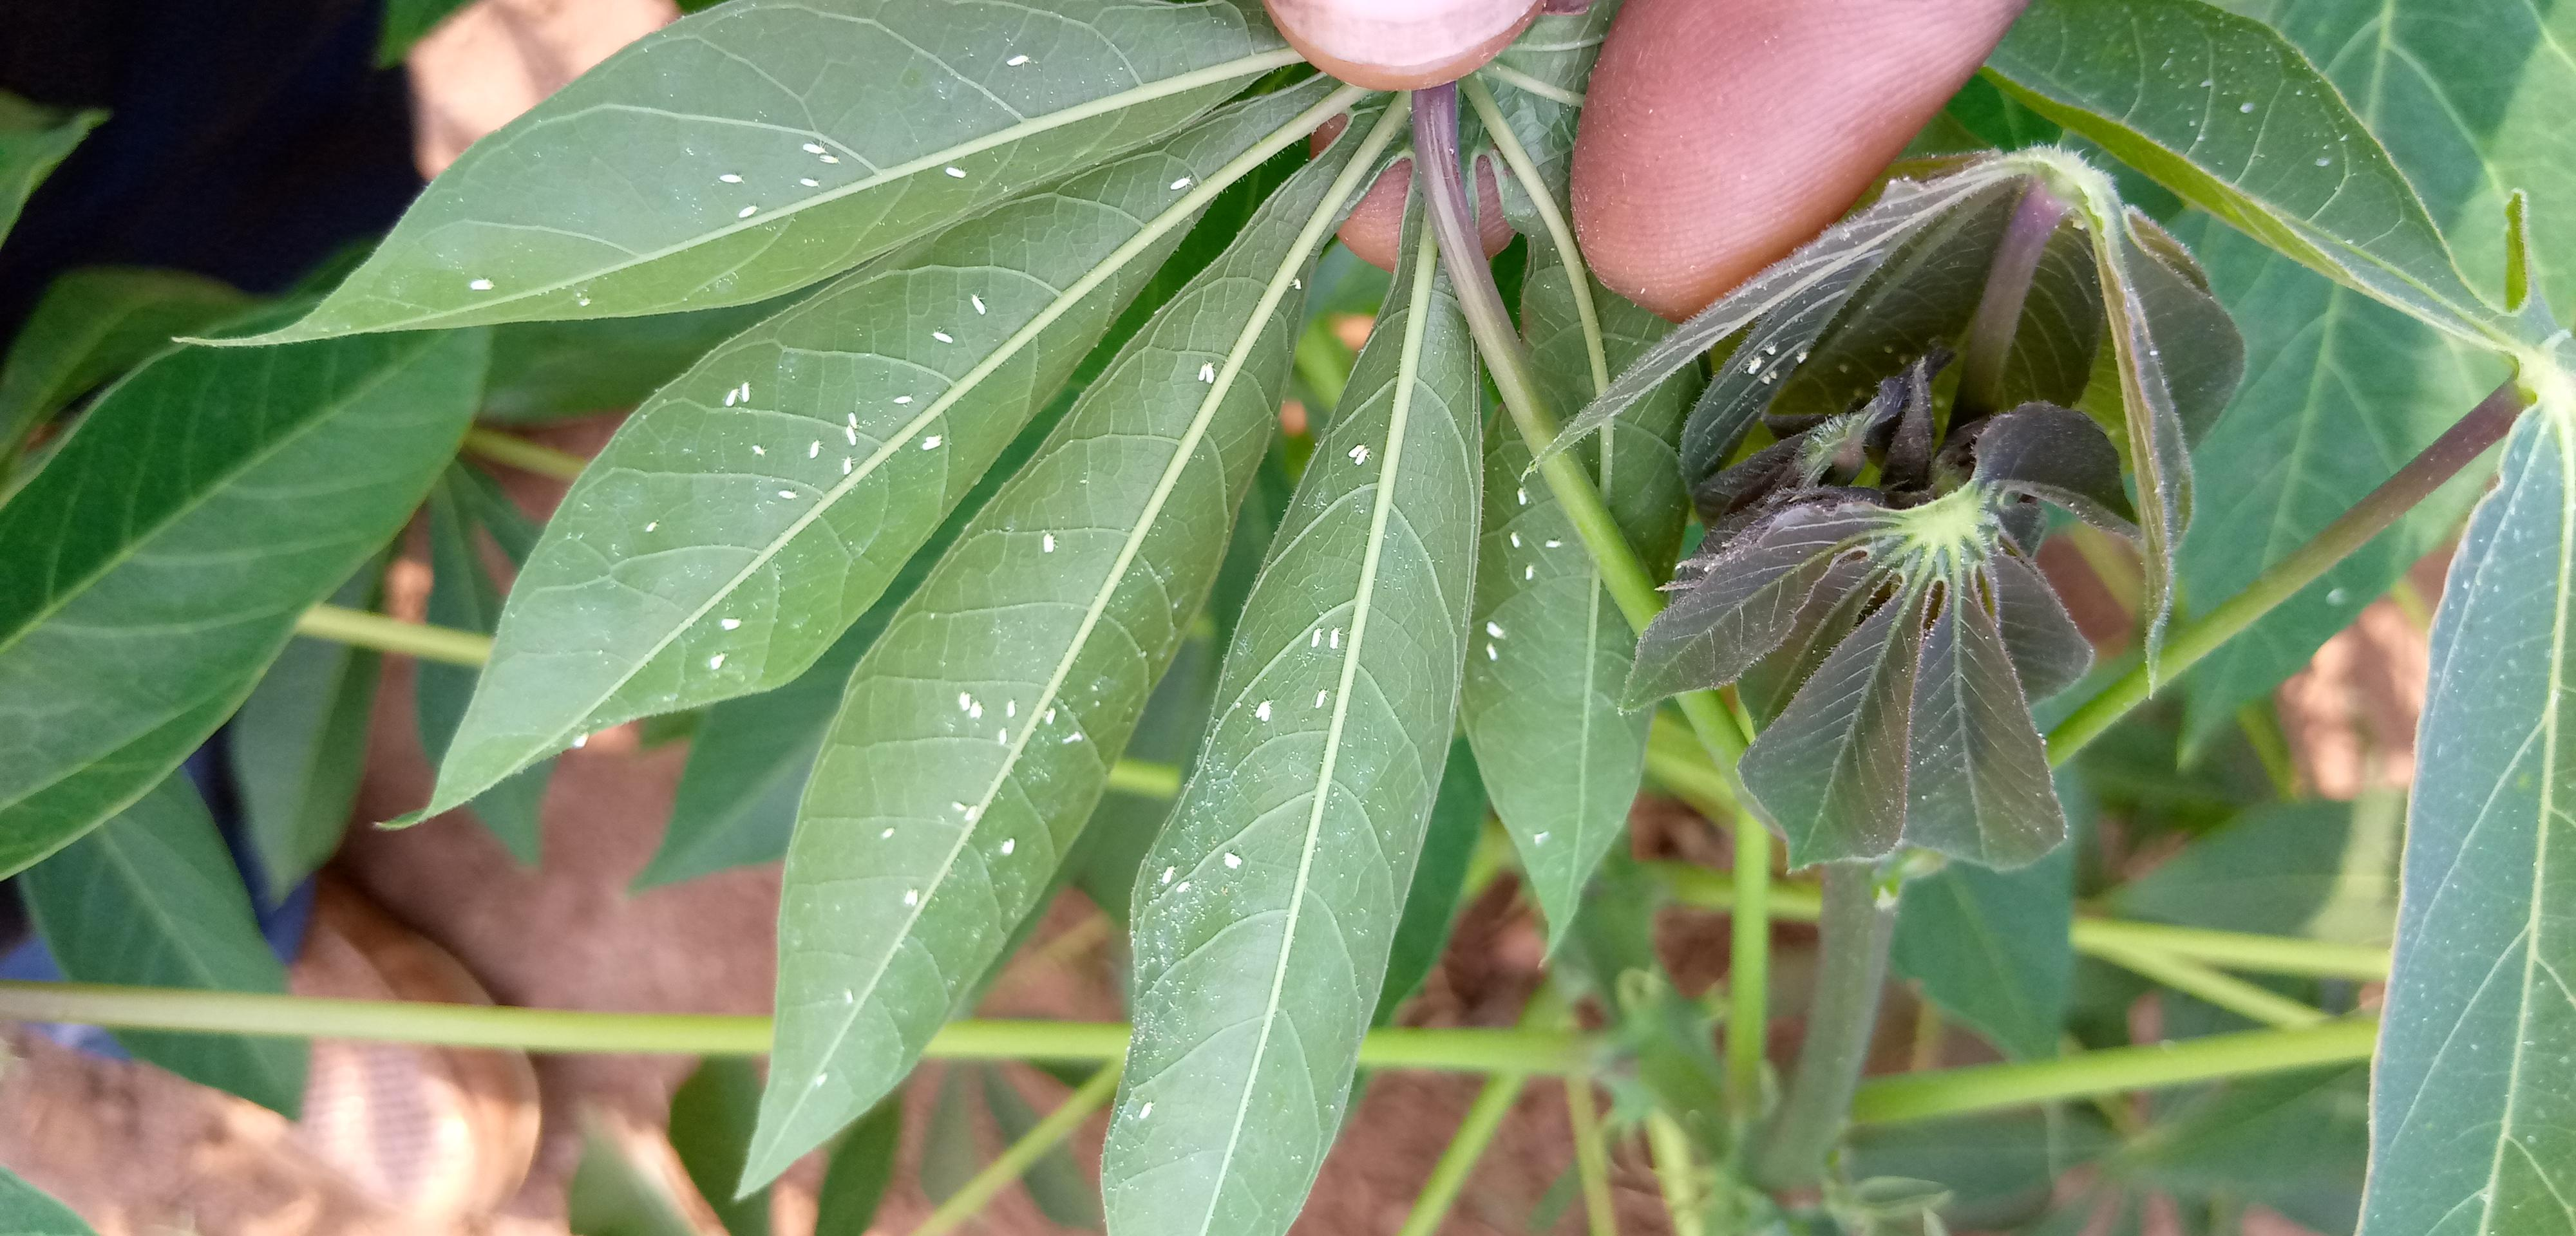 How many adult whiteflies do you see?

74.